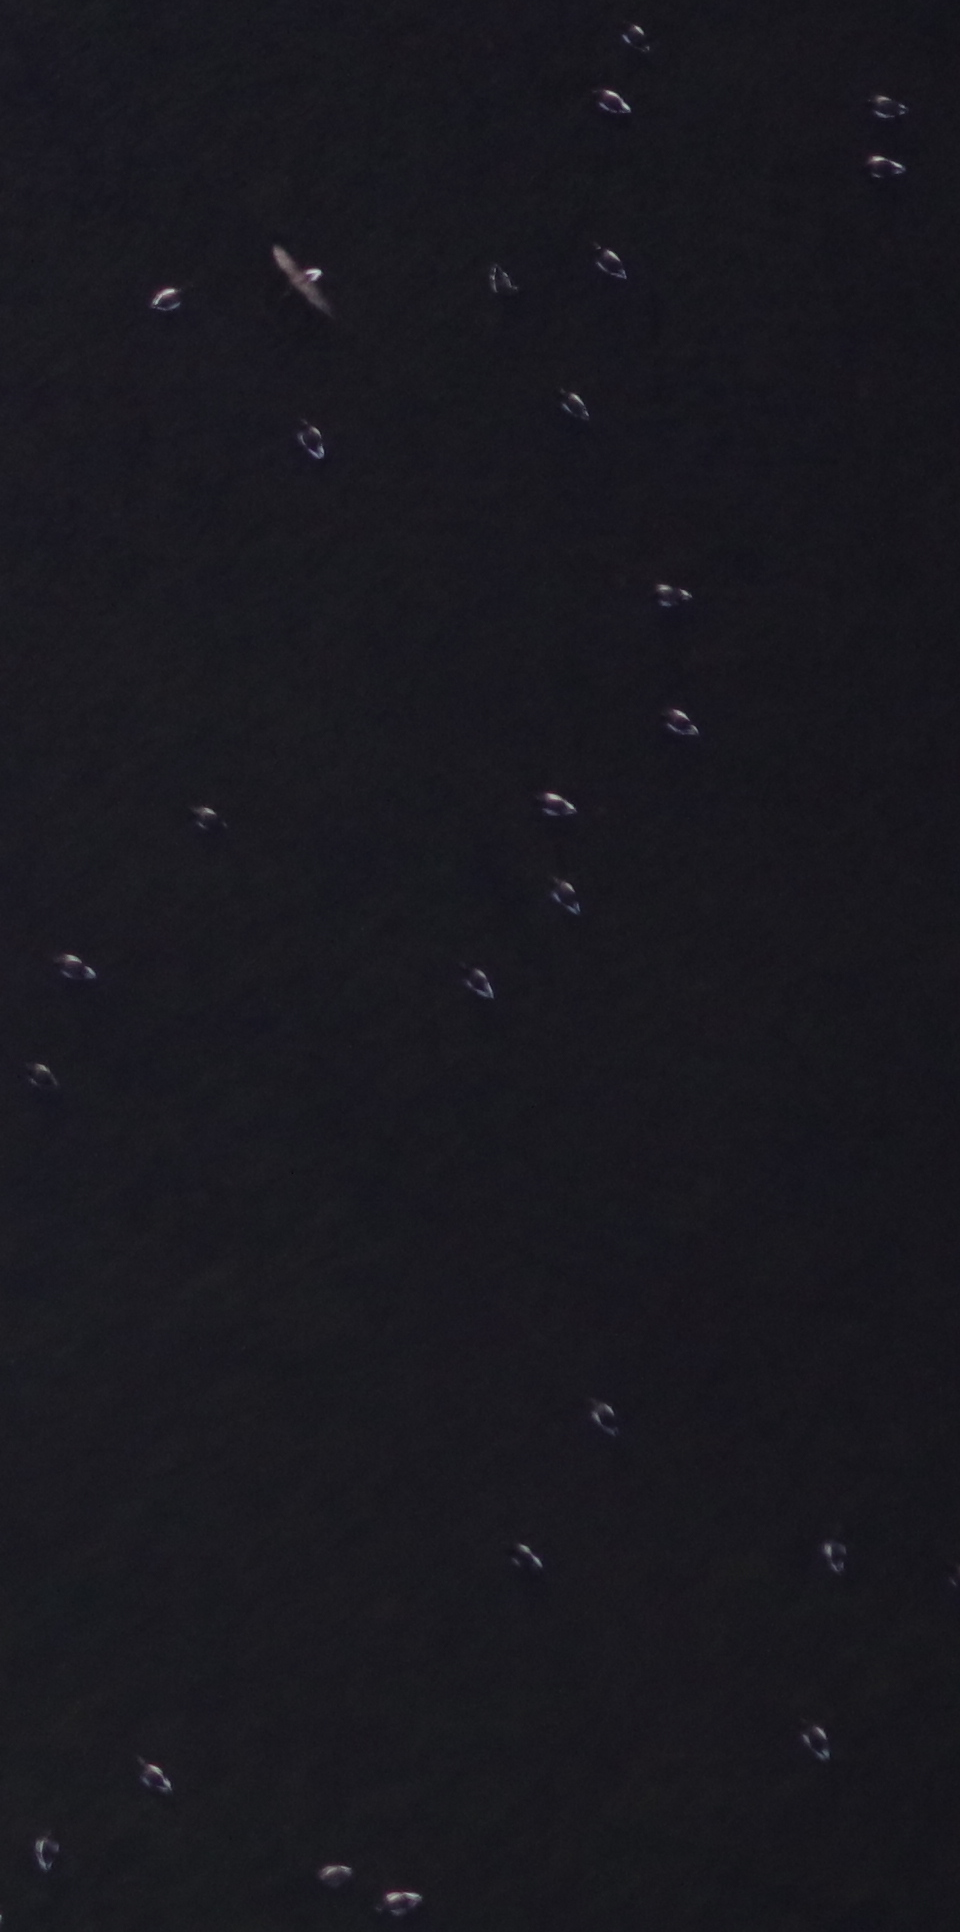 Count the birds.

26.